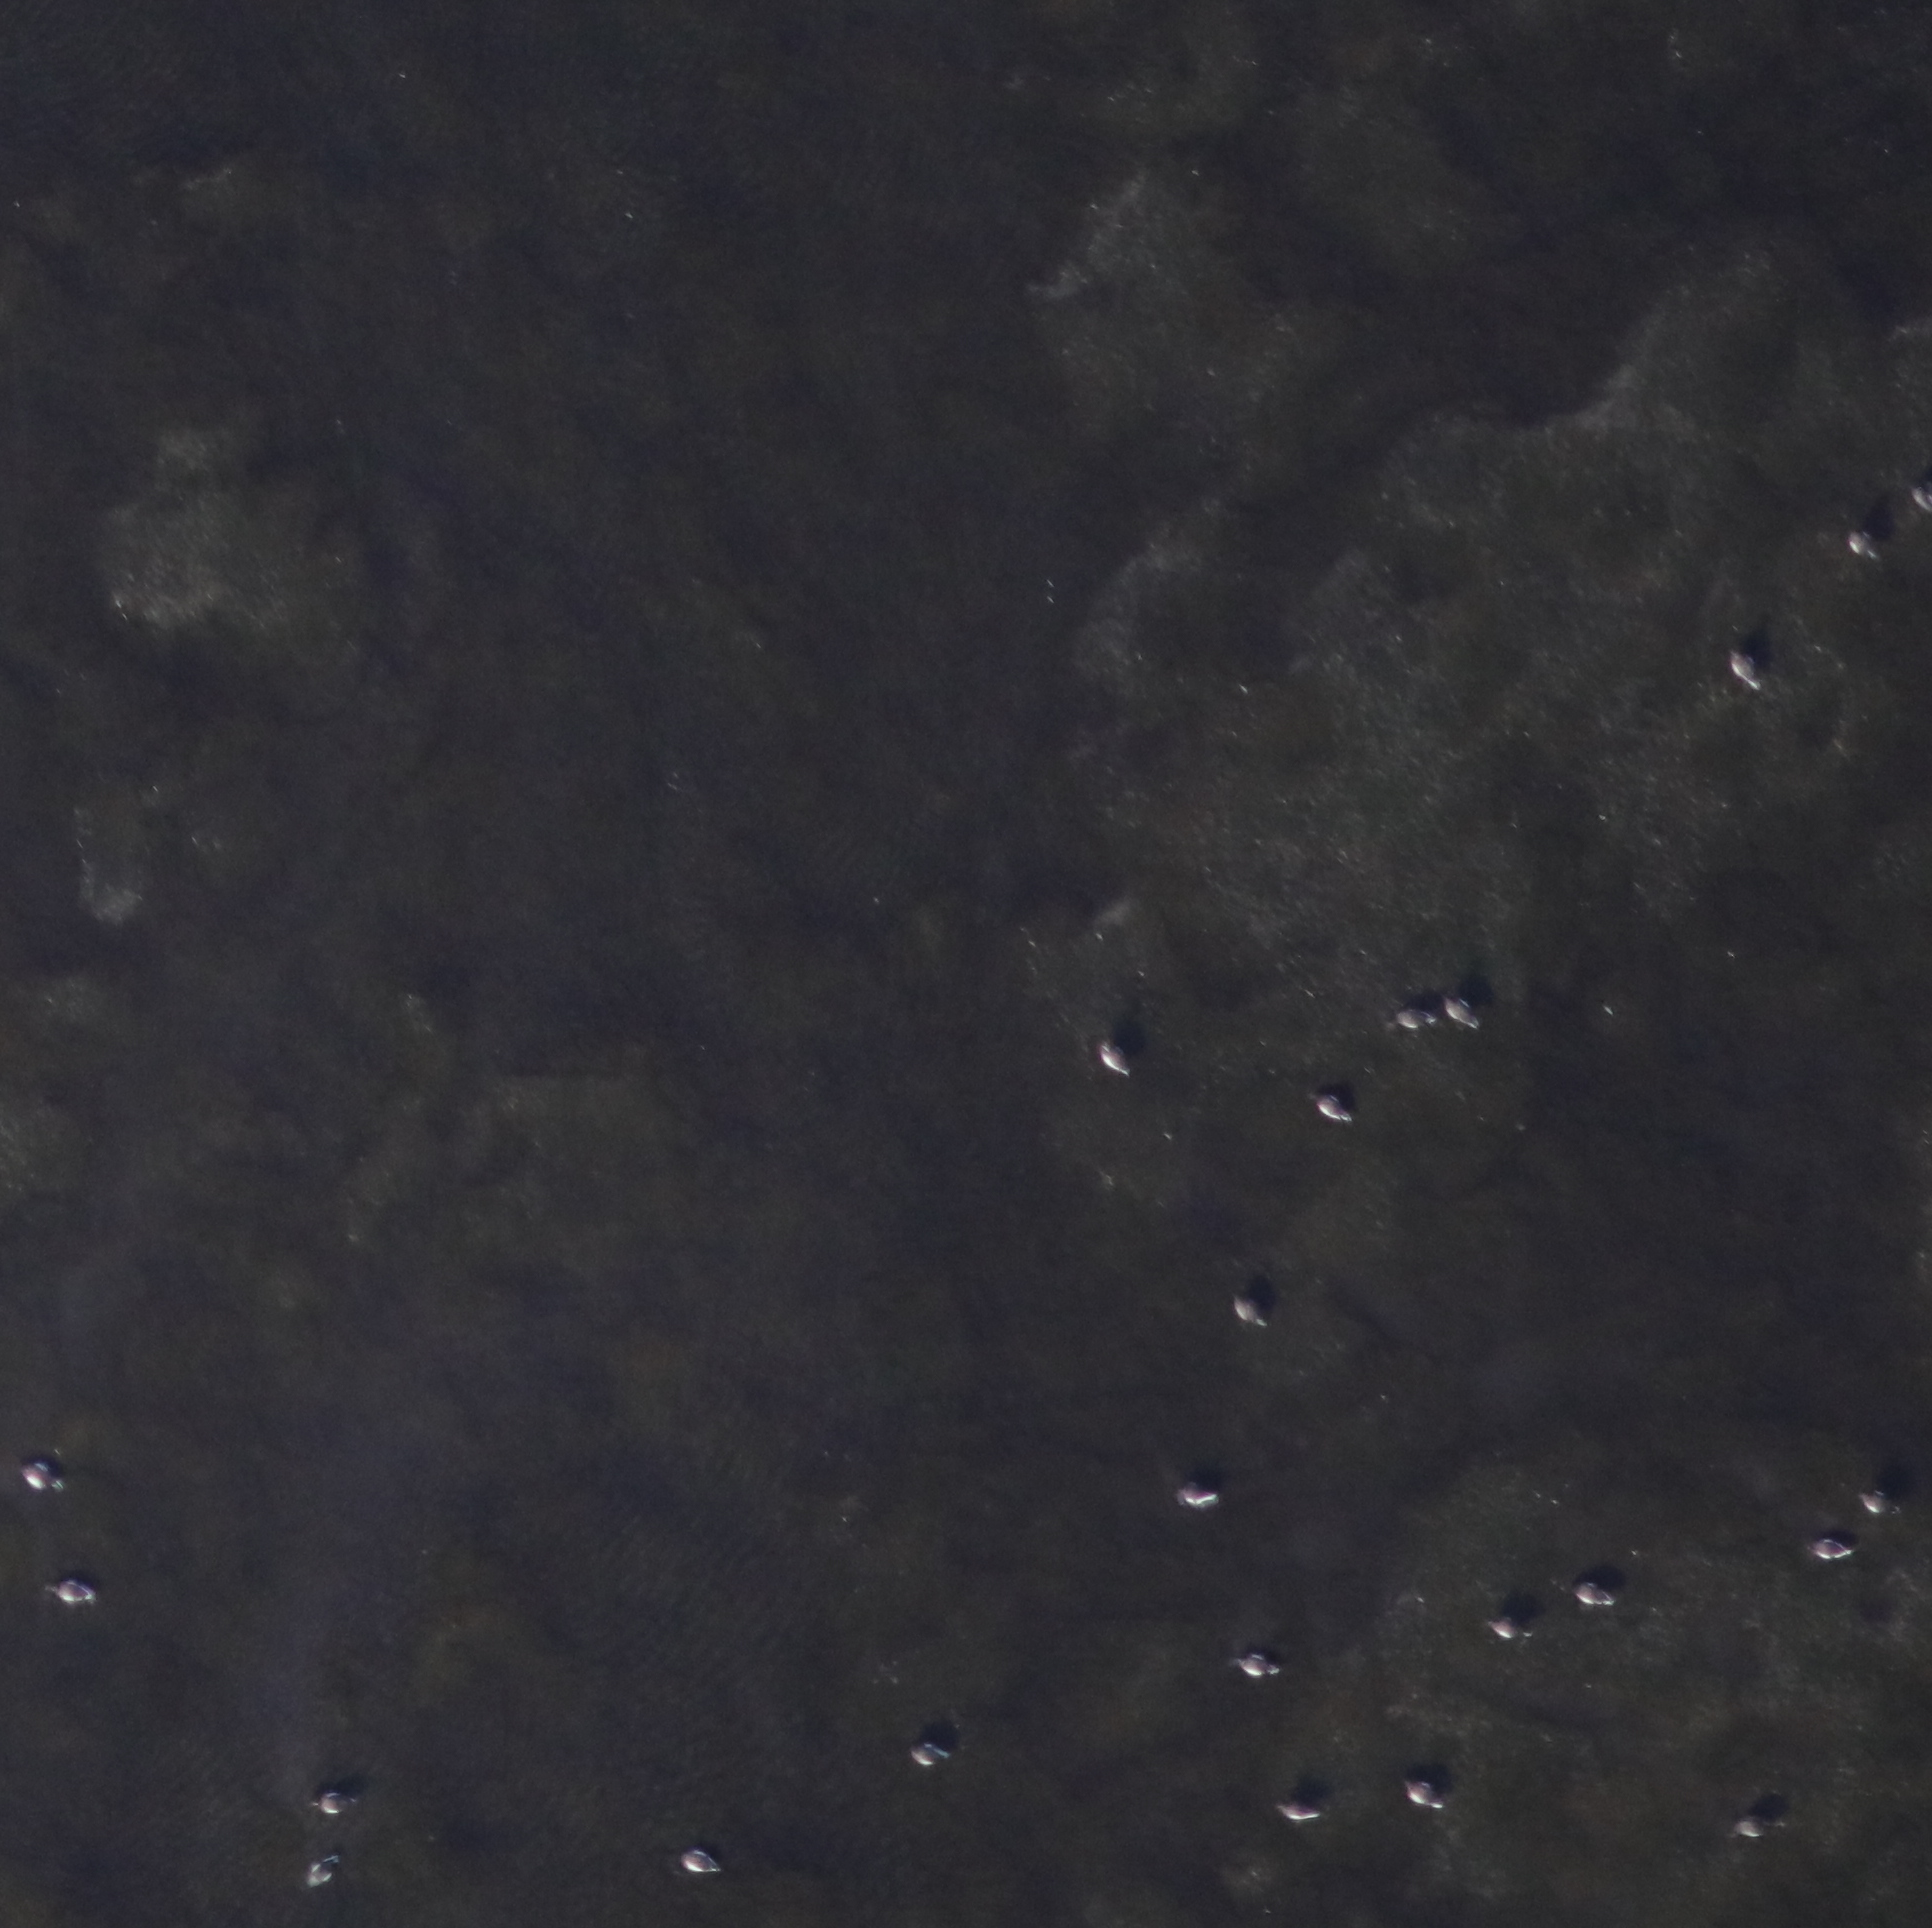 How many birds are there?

23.